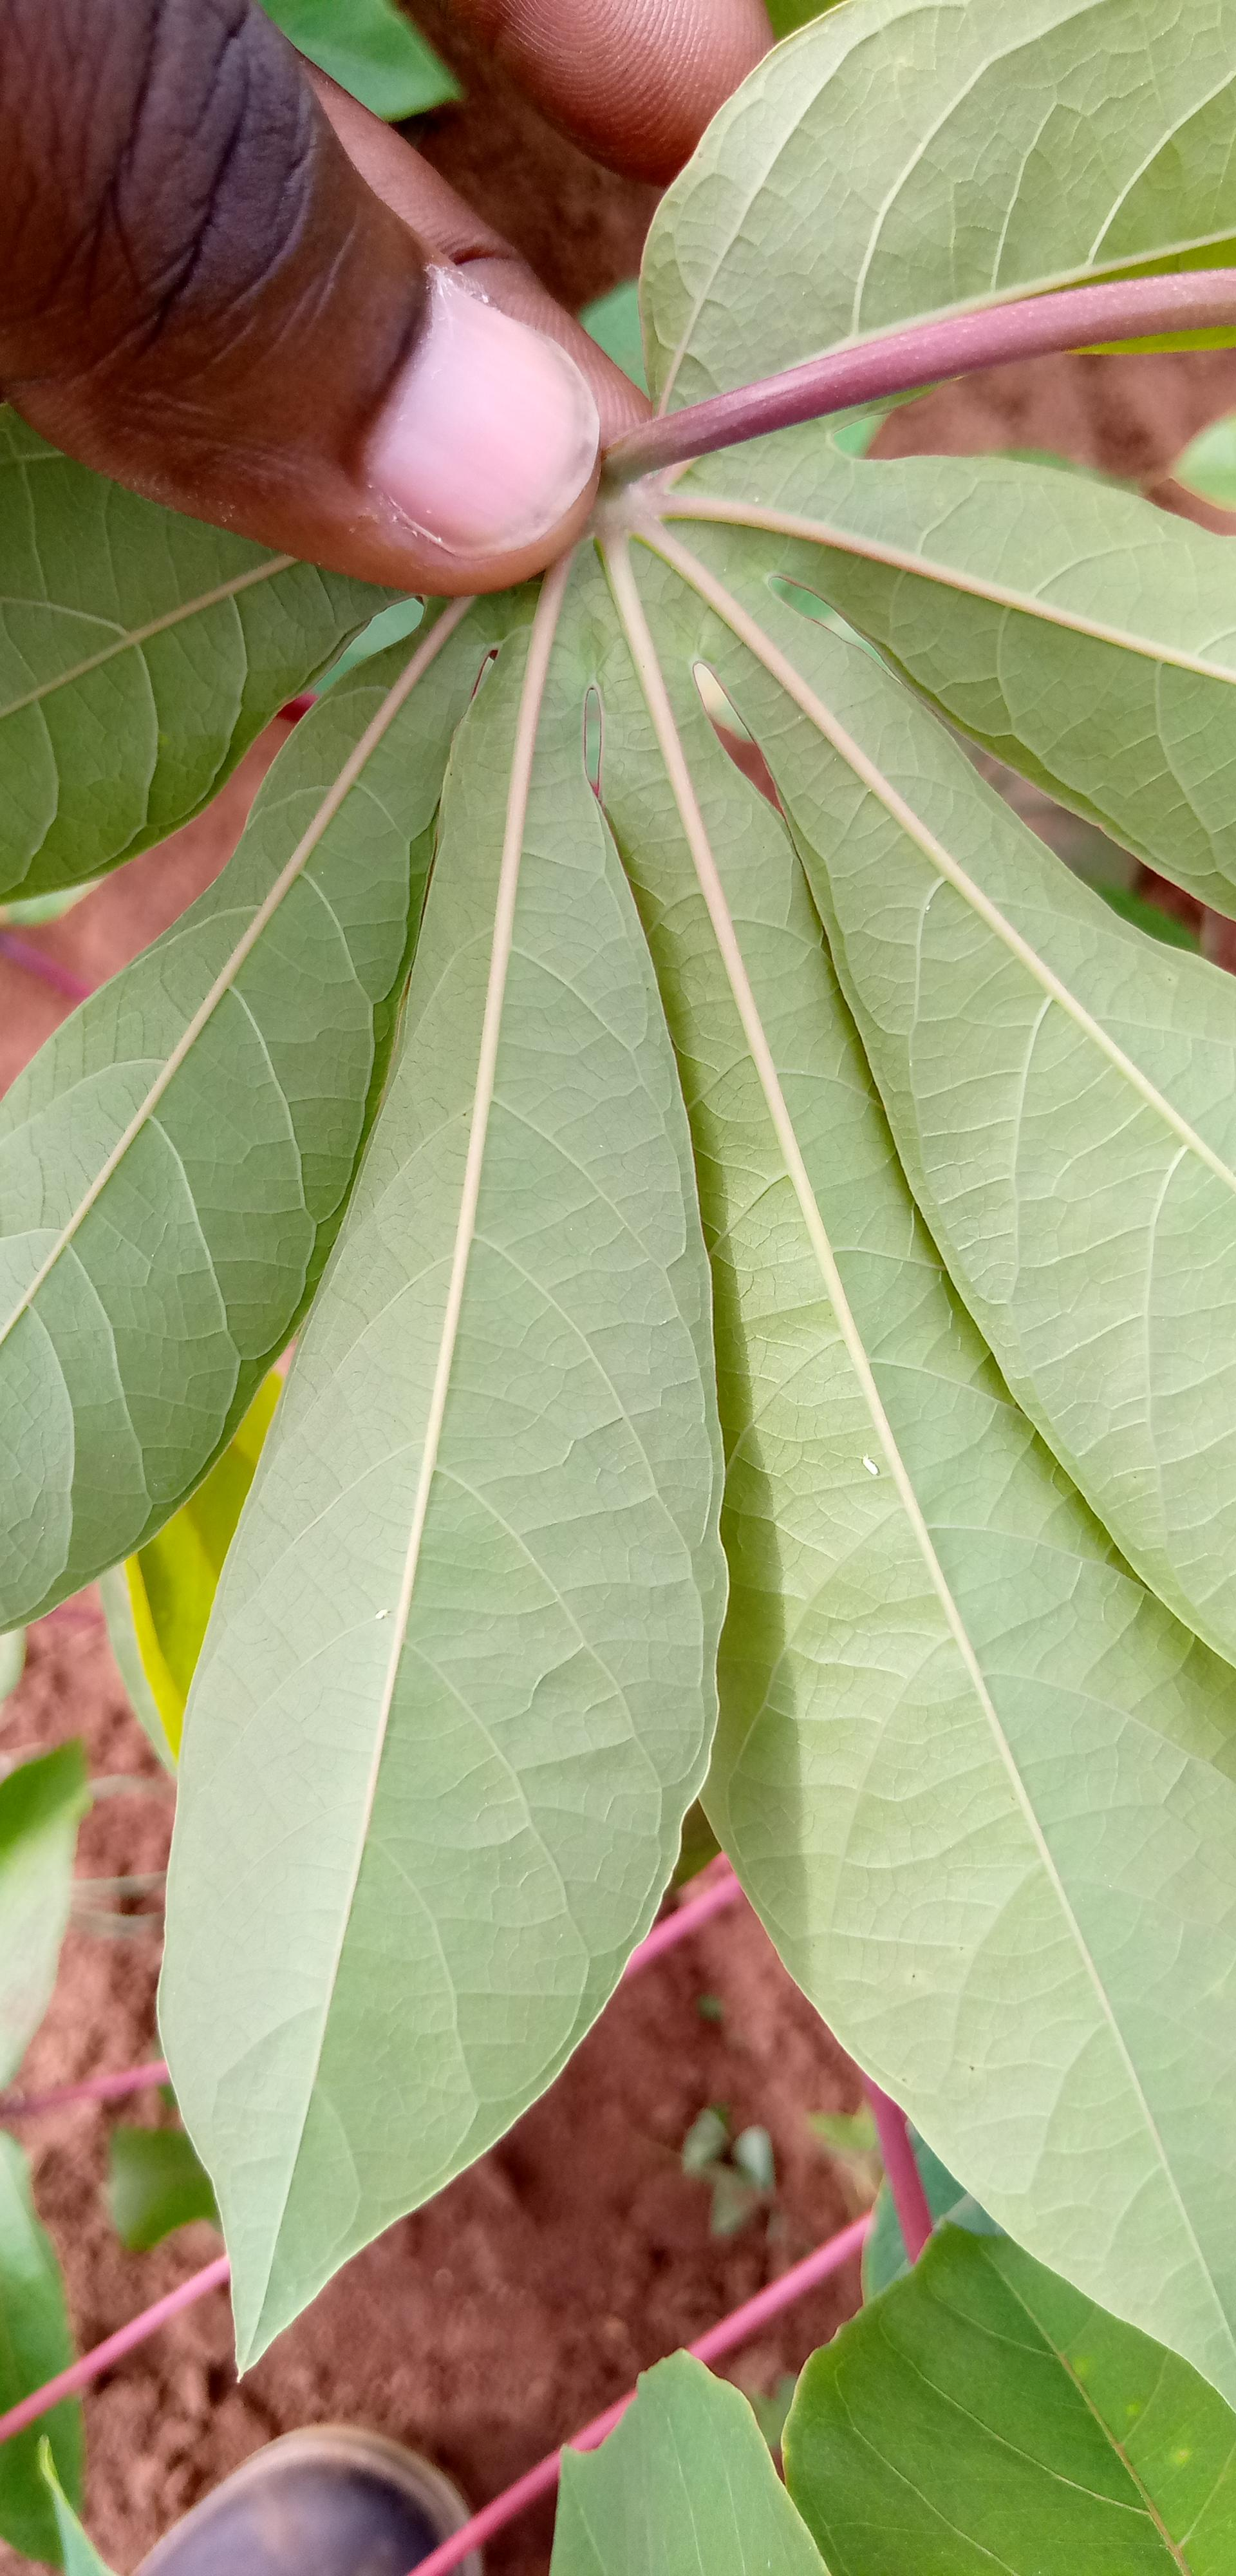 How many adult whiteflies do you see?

2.